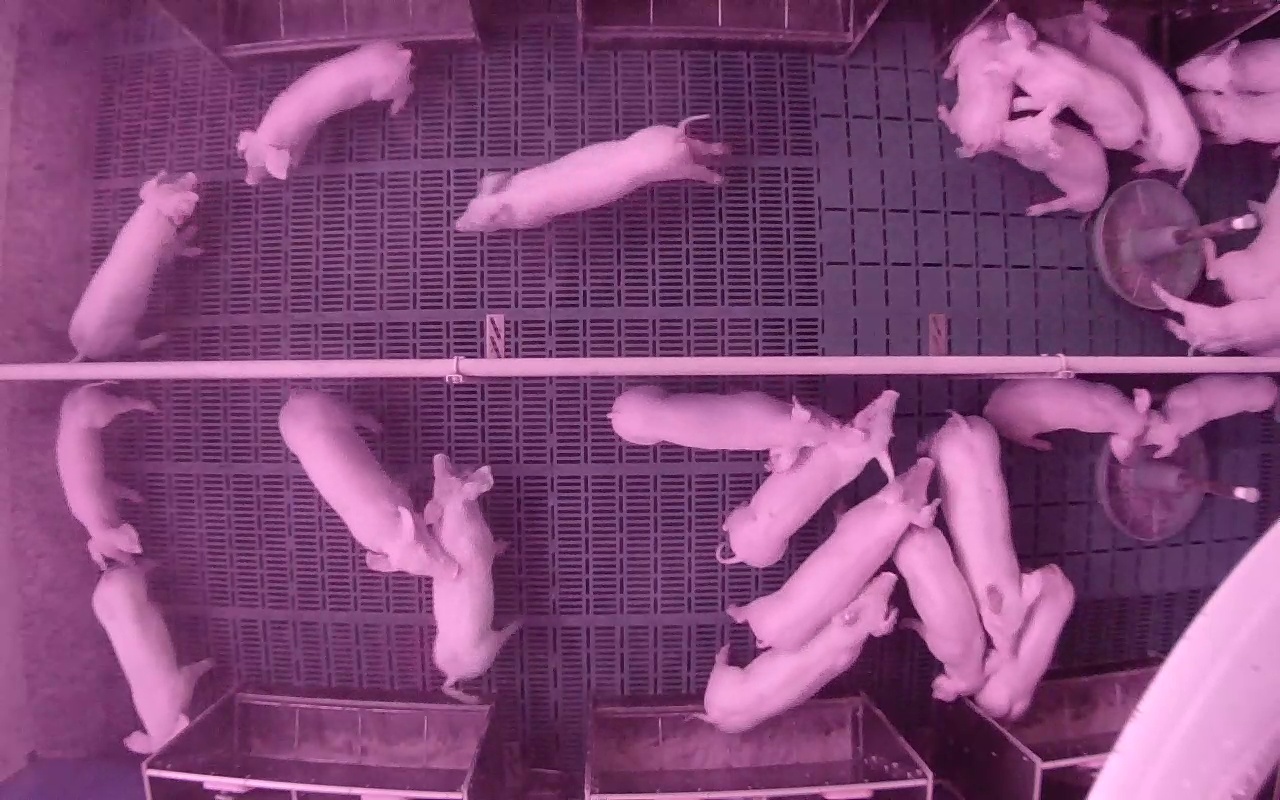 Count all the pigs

24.